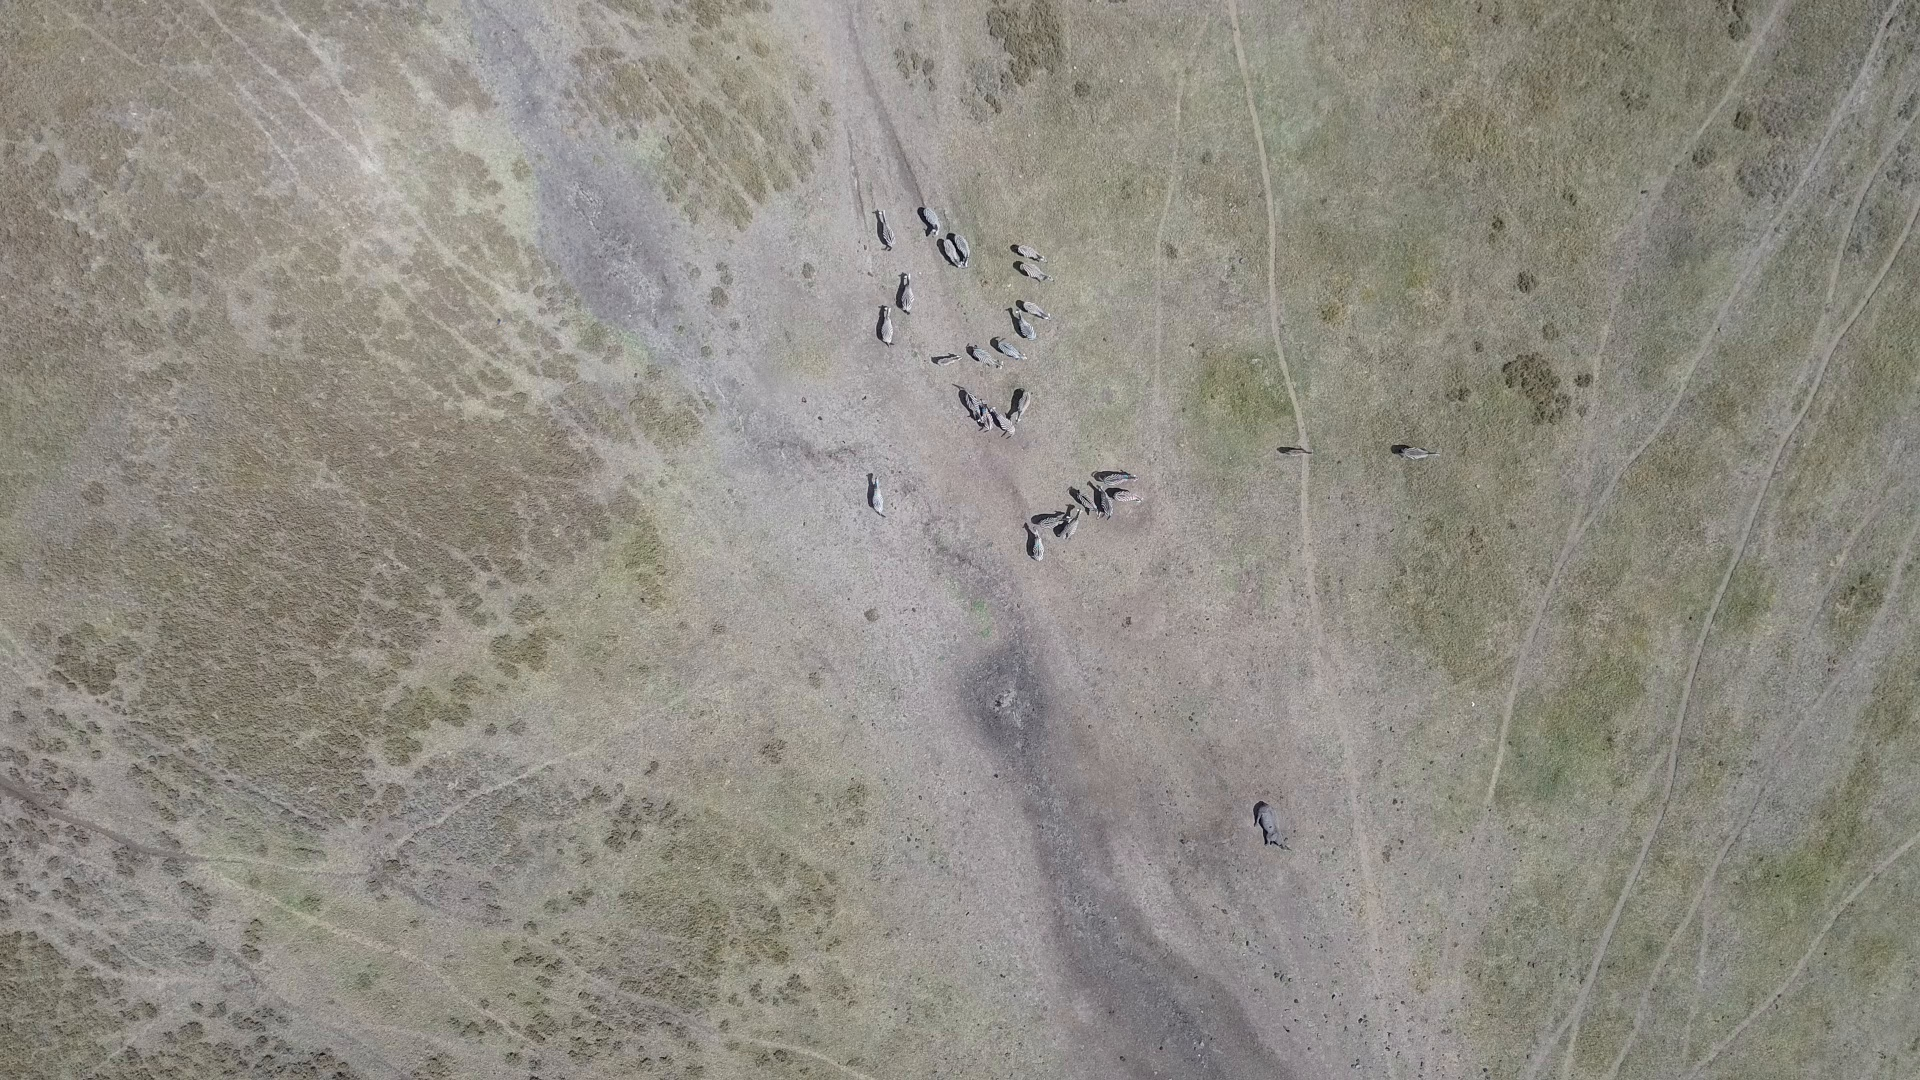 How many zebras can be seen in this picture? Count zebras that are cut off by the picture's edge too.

27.